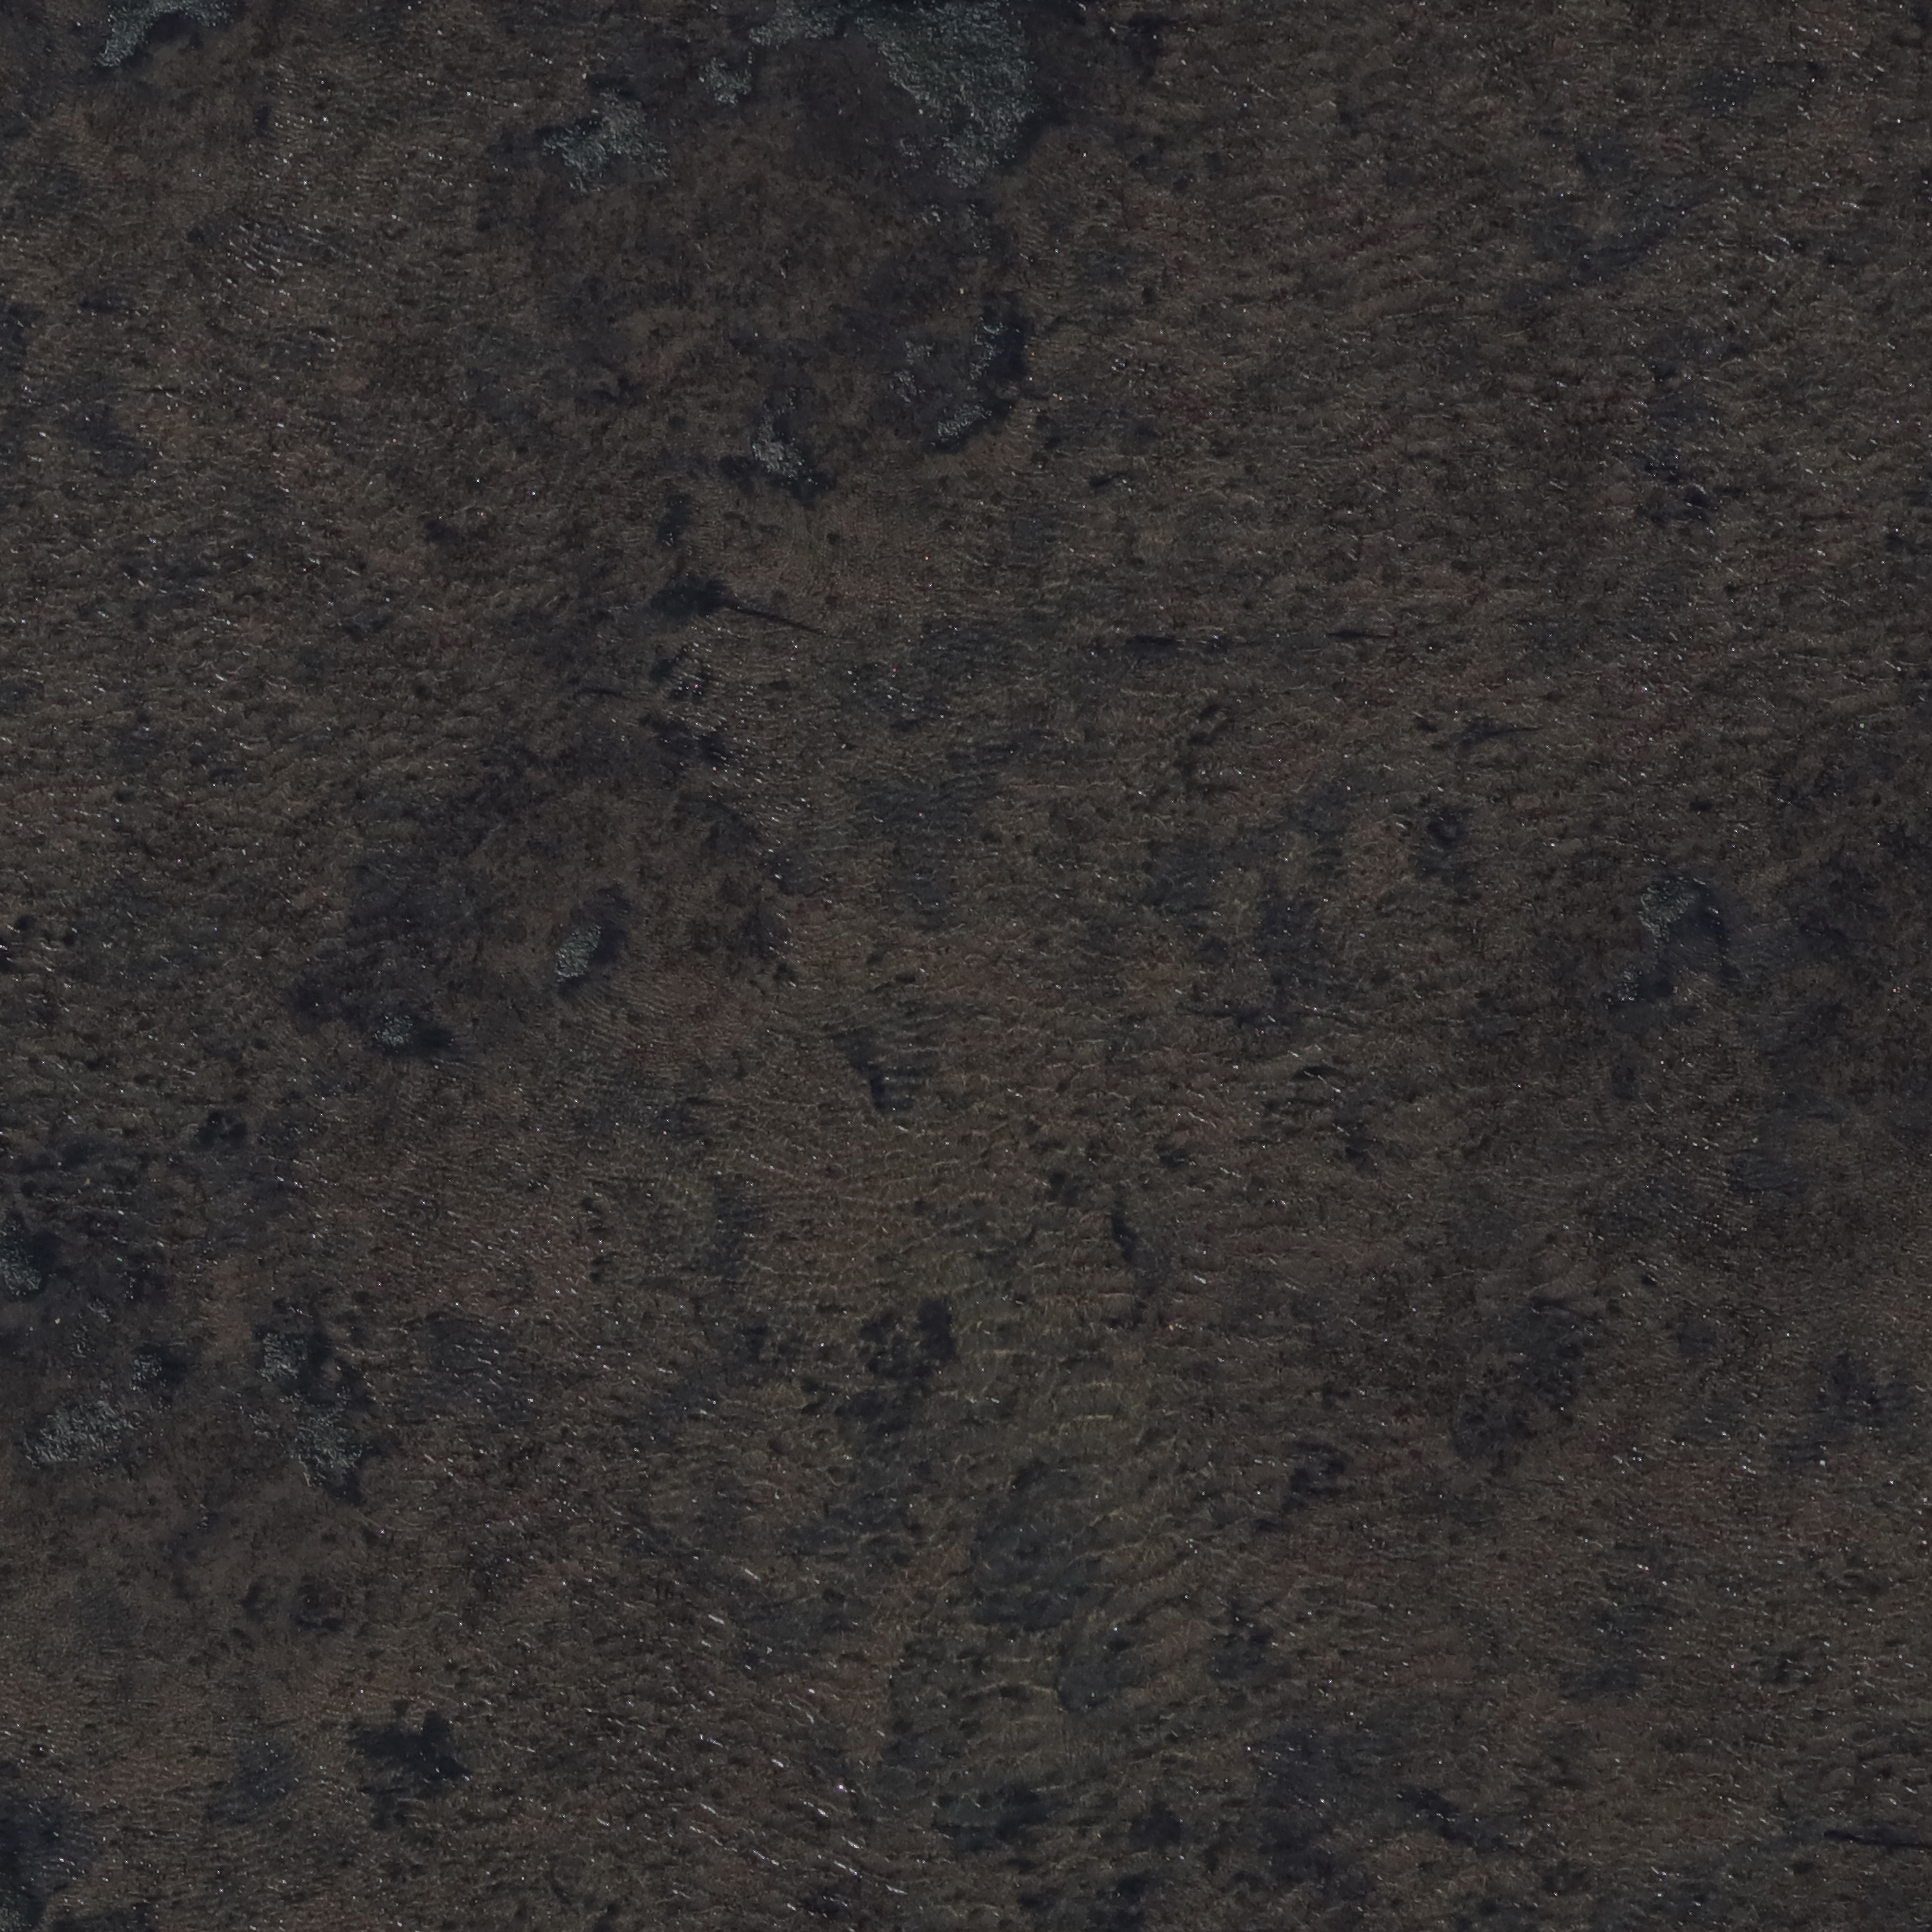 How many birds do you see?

0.